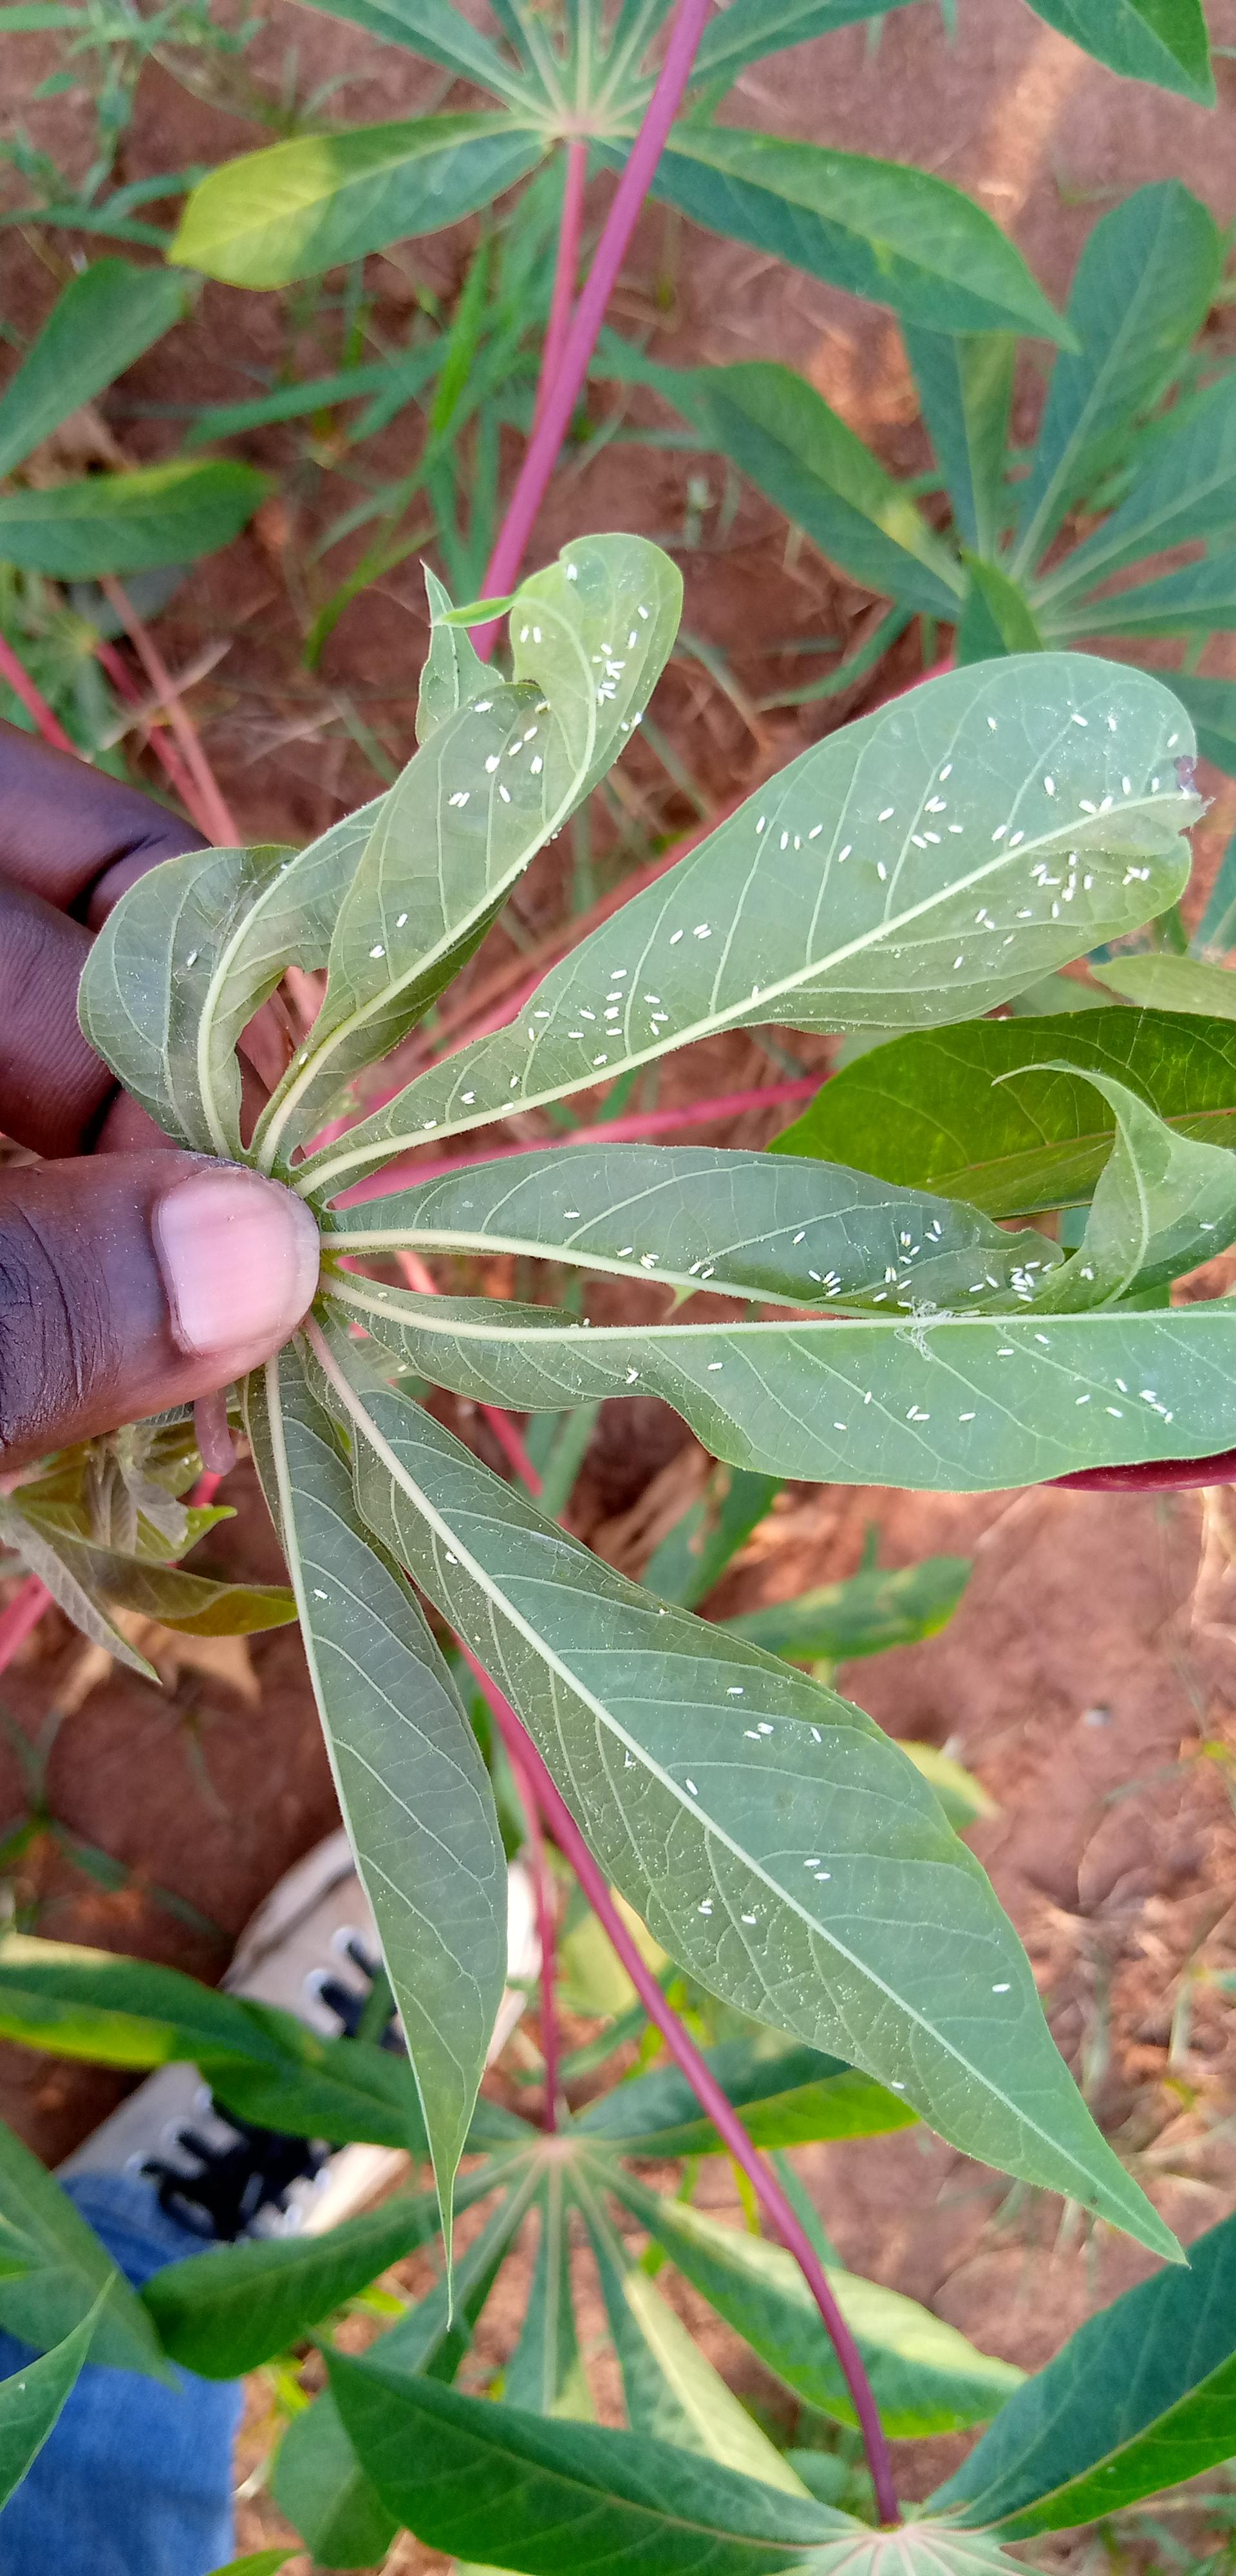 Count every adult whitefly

148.